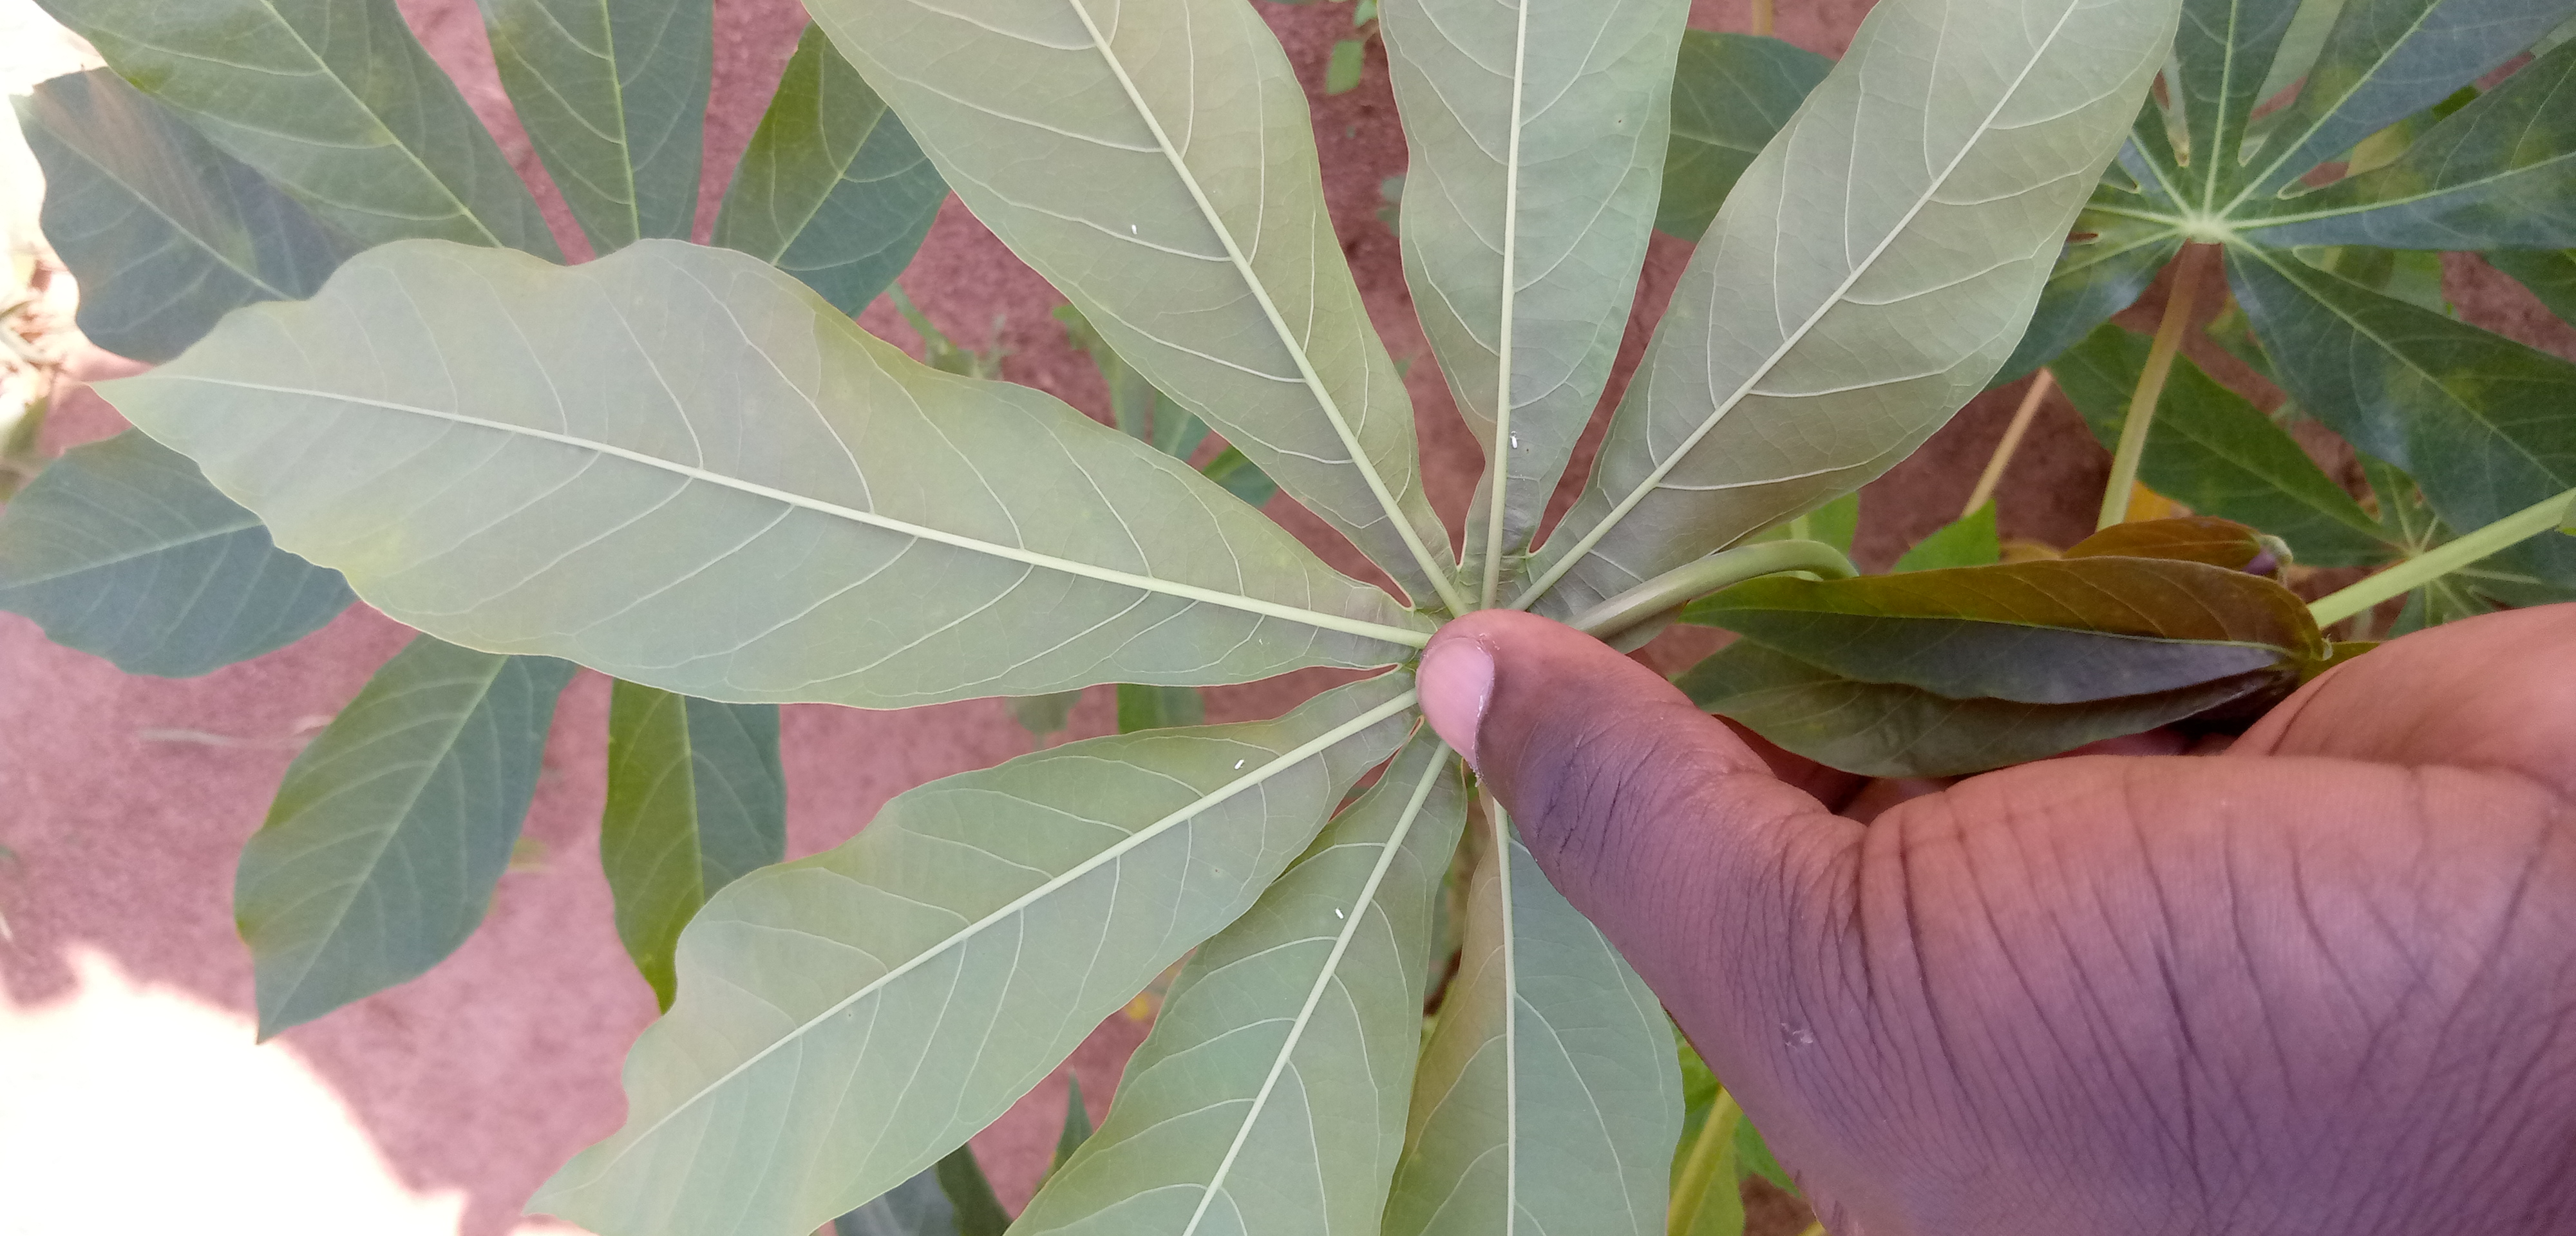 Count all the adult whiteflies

4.